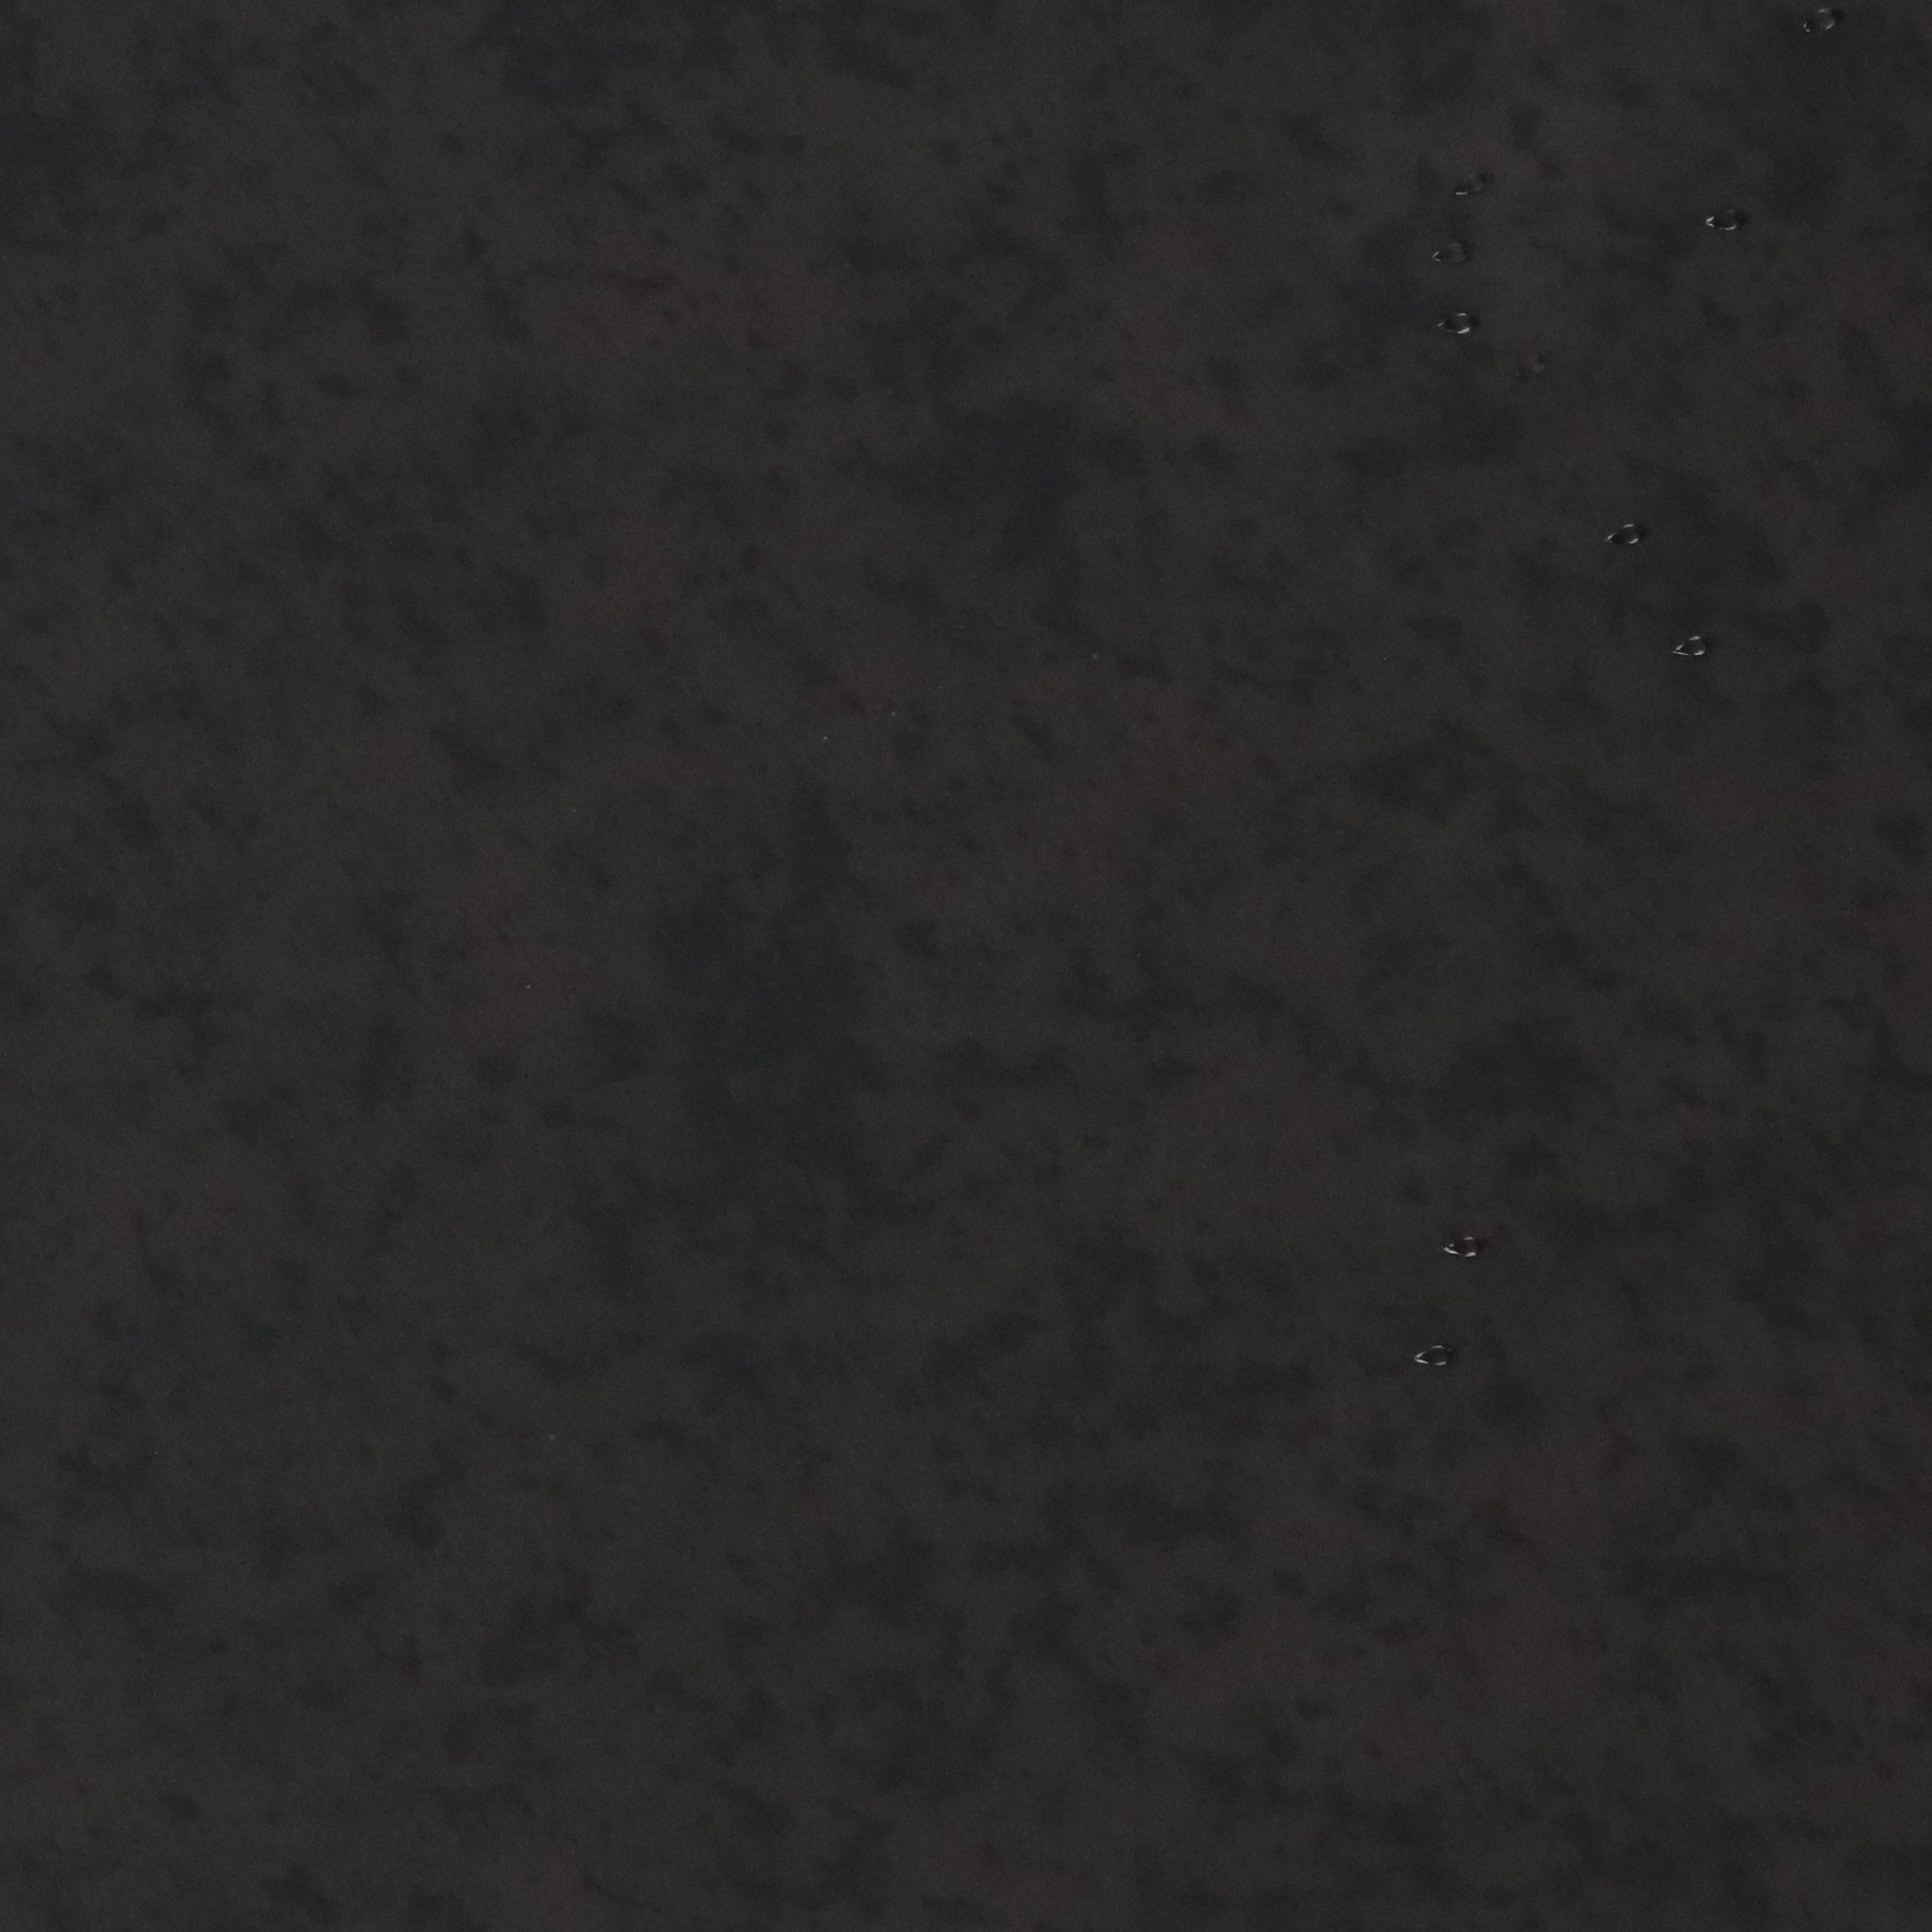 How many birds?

10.